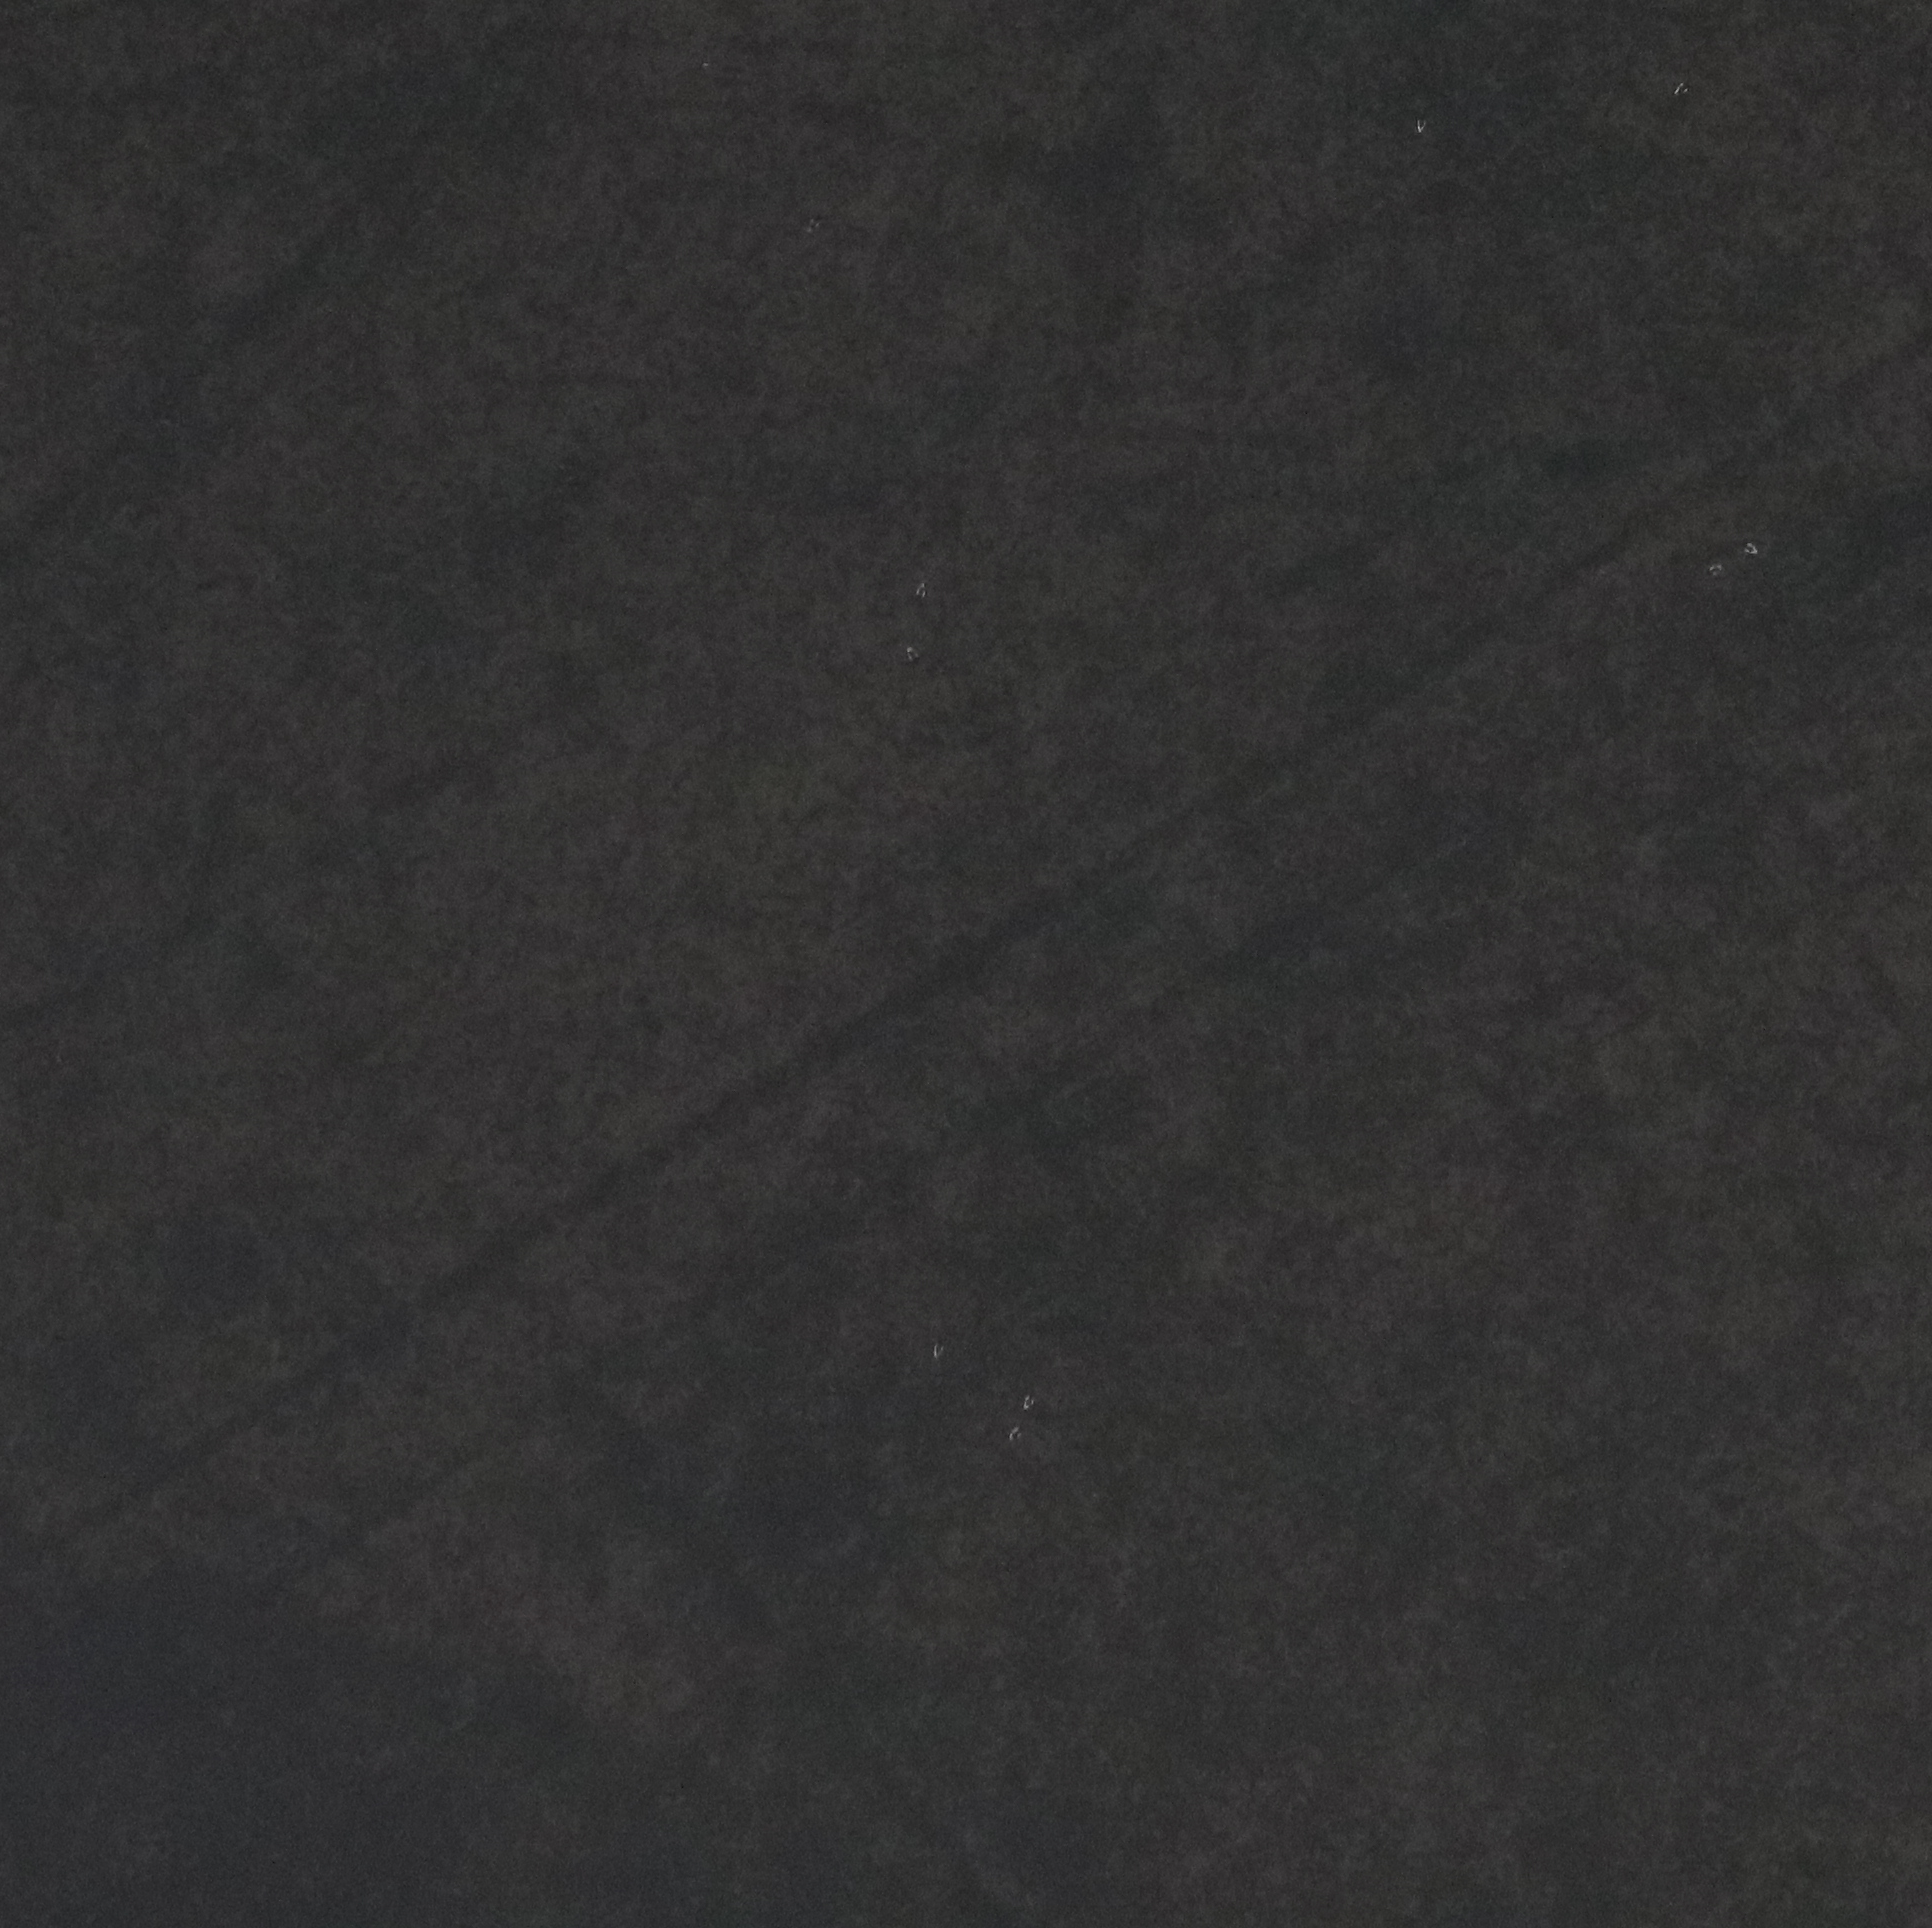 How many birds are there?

10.